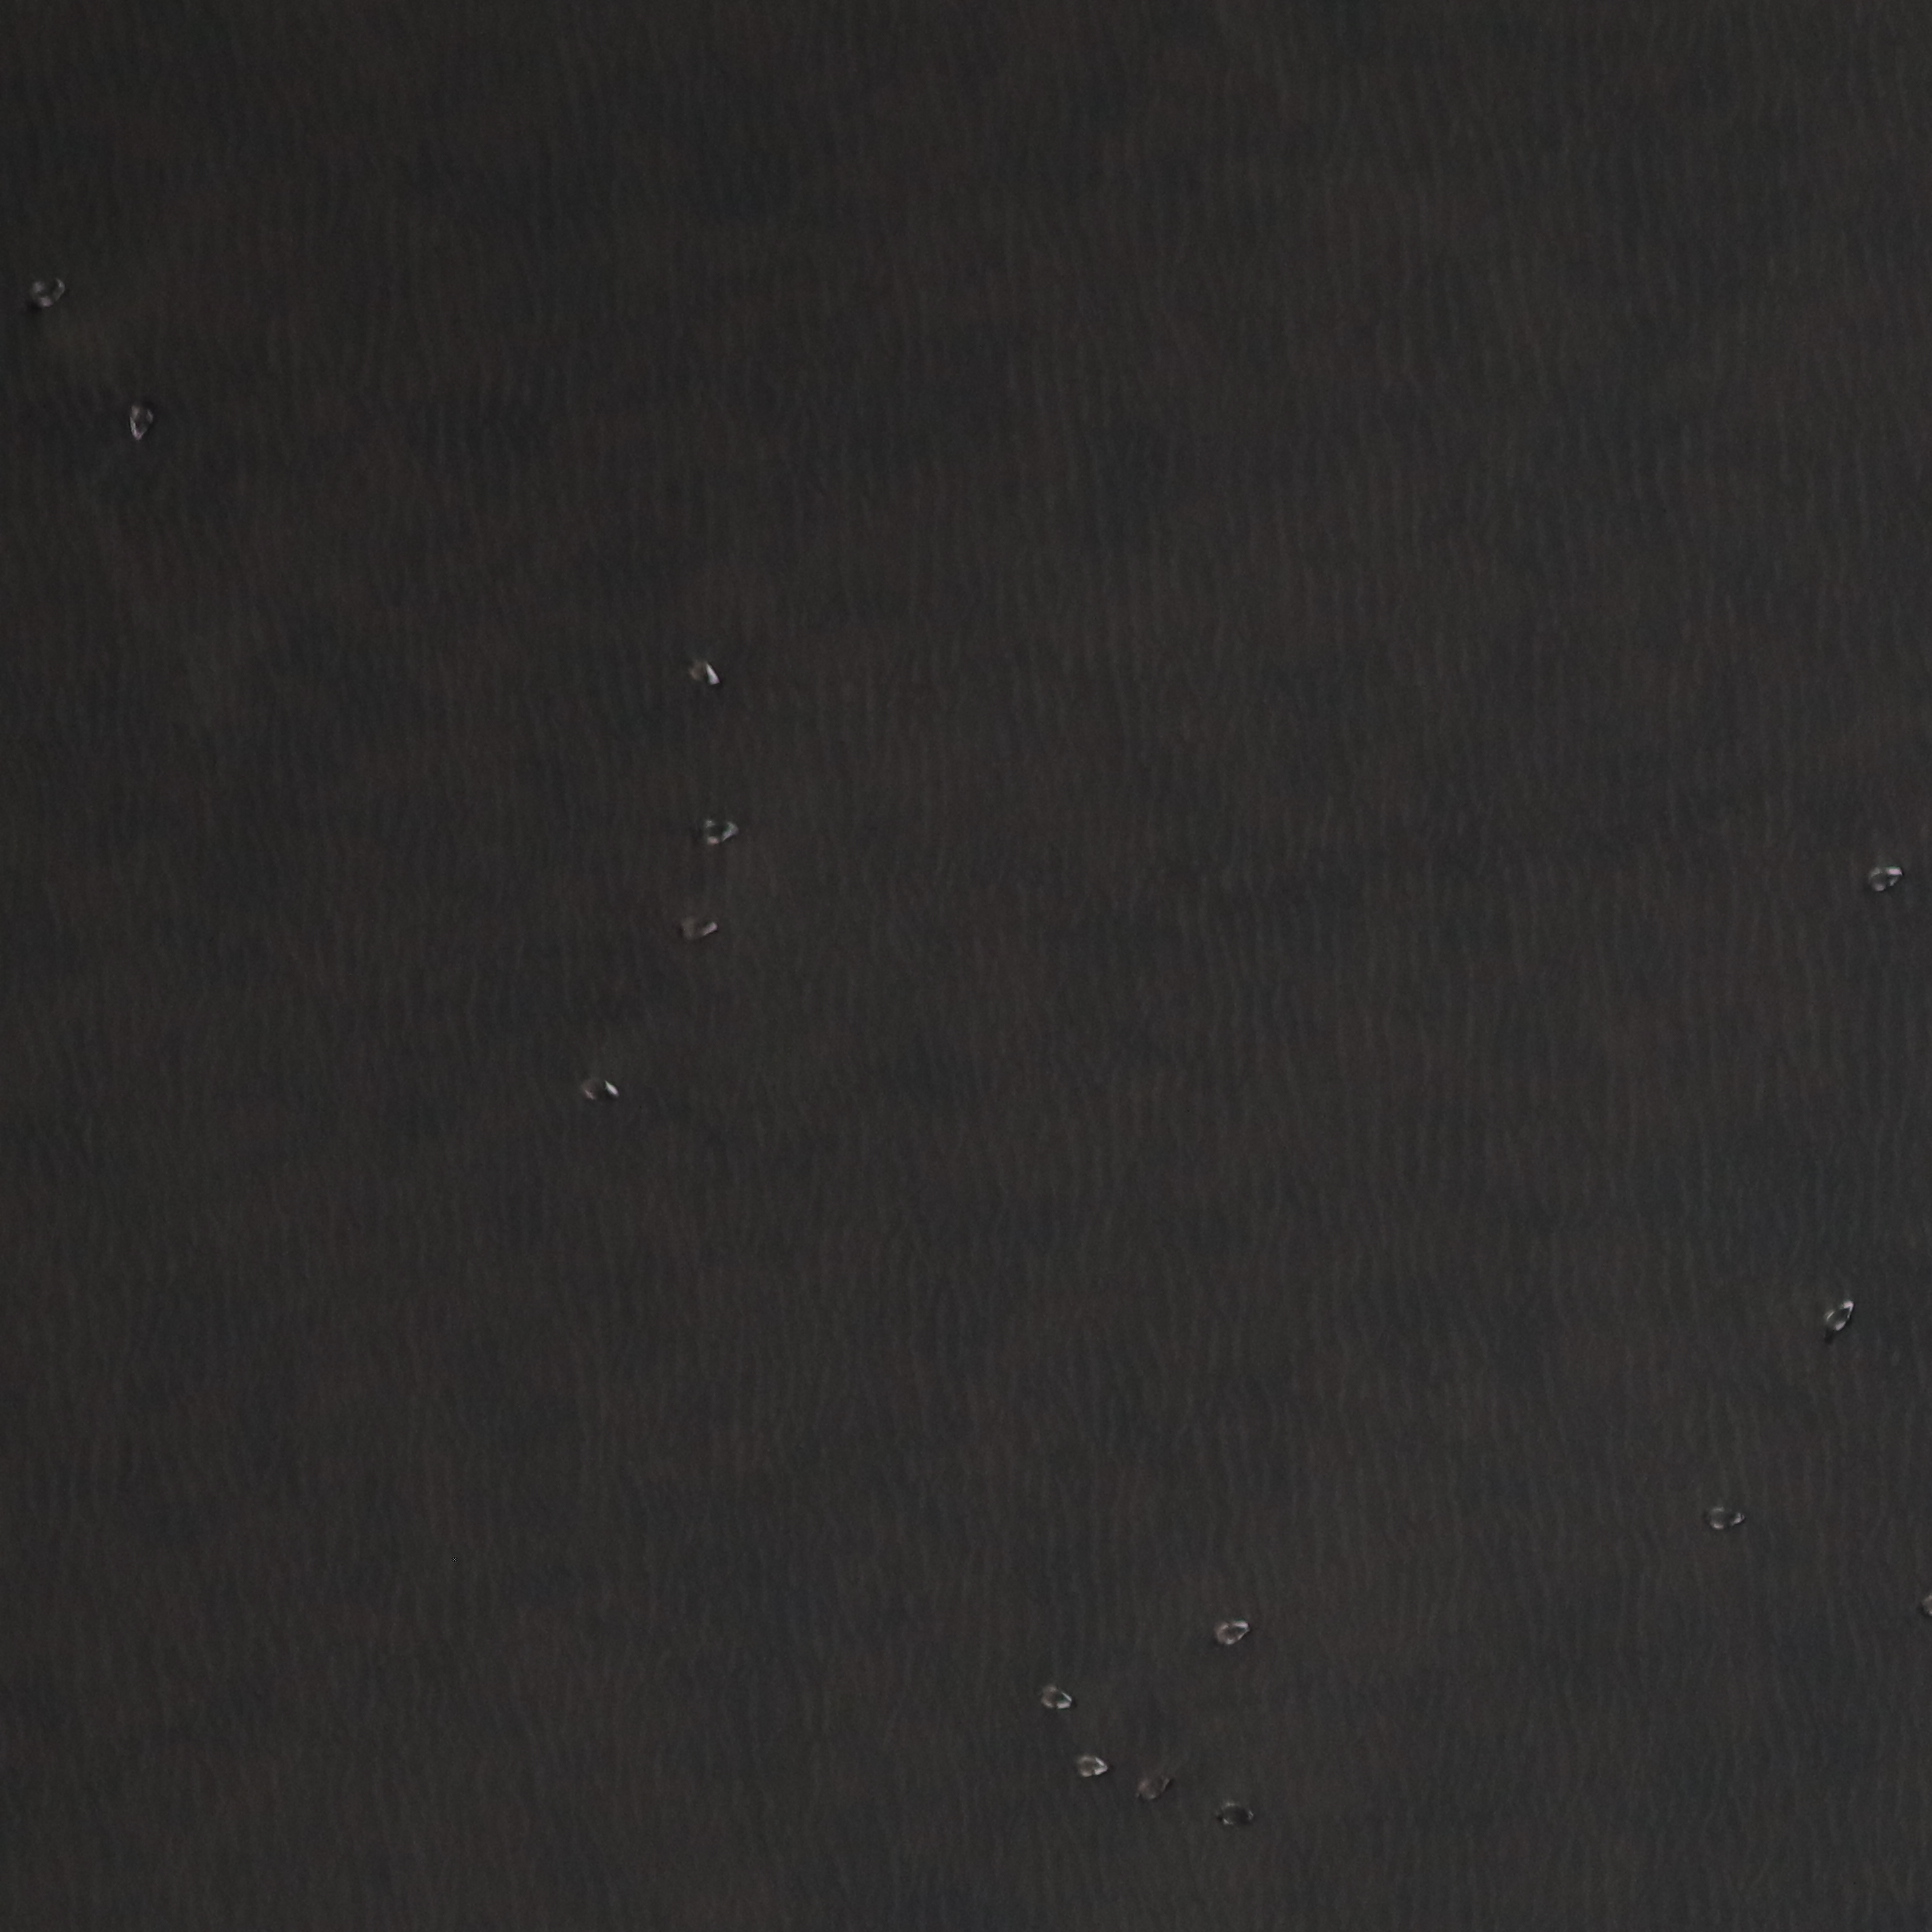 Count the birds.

14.